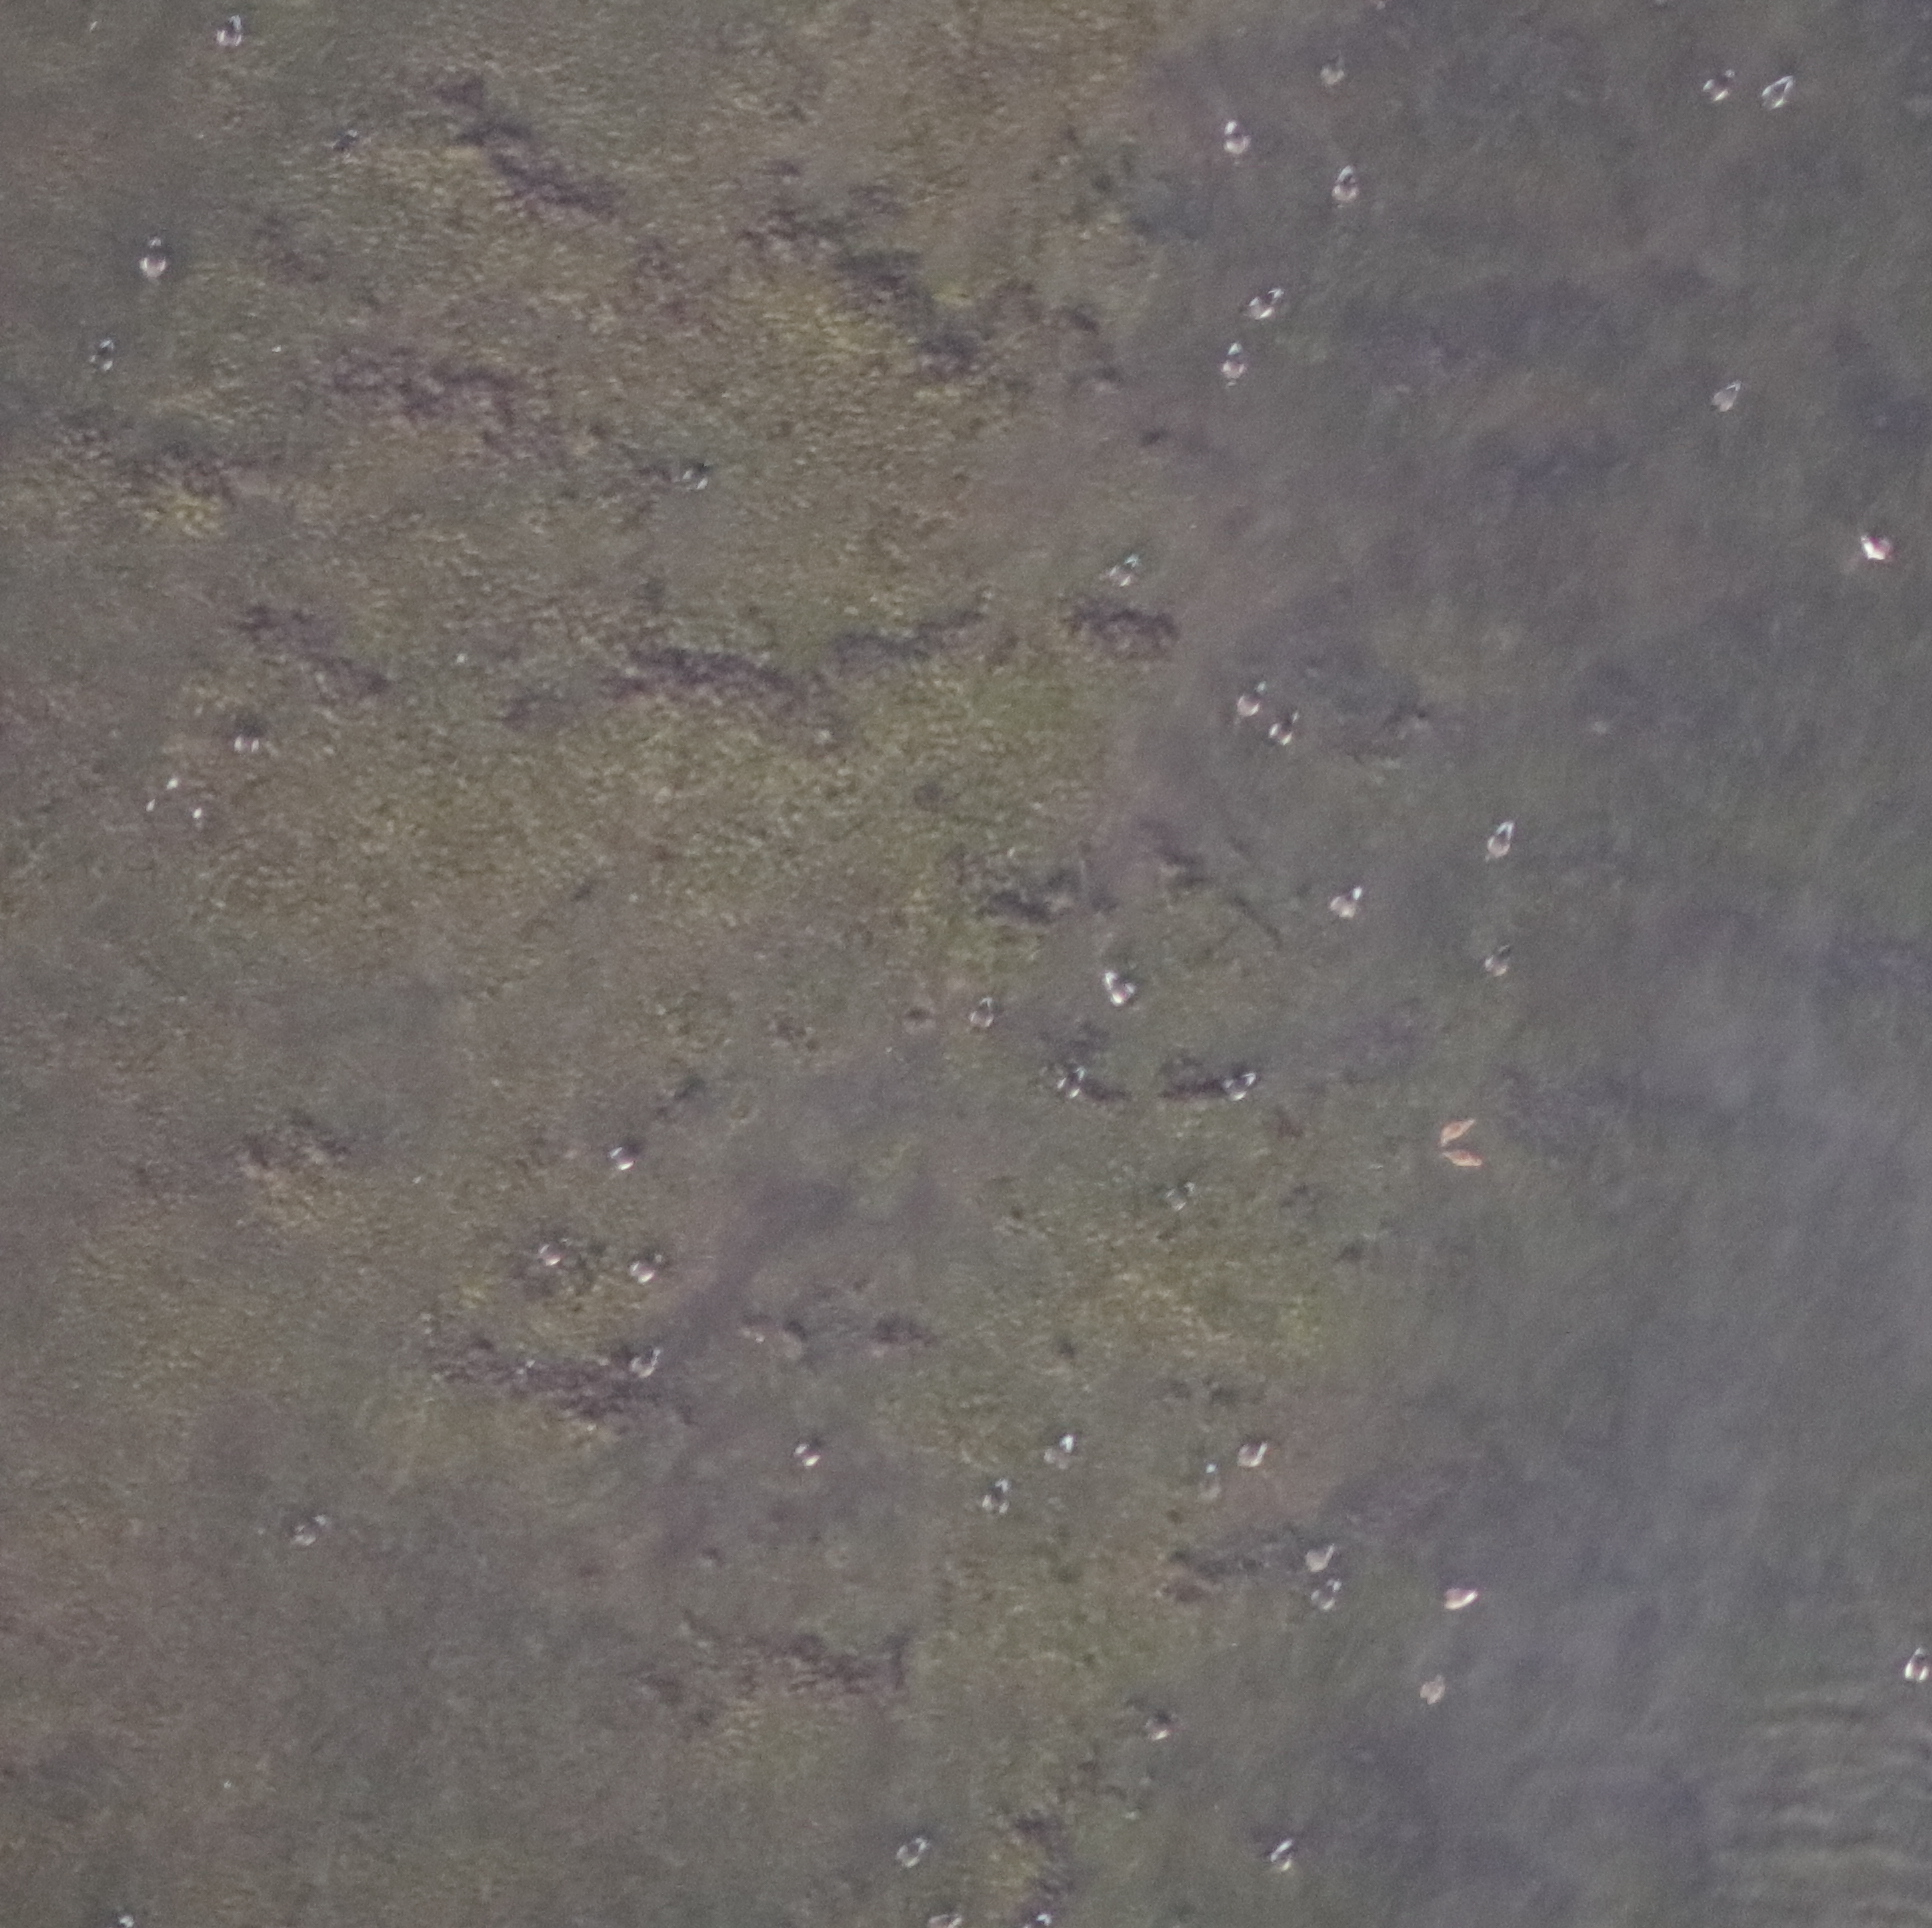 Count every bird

44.